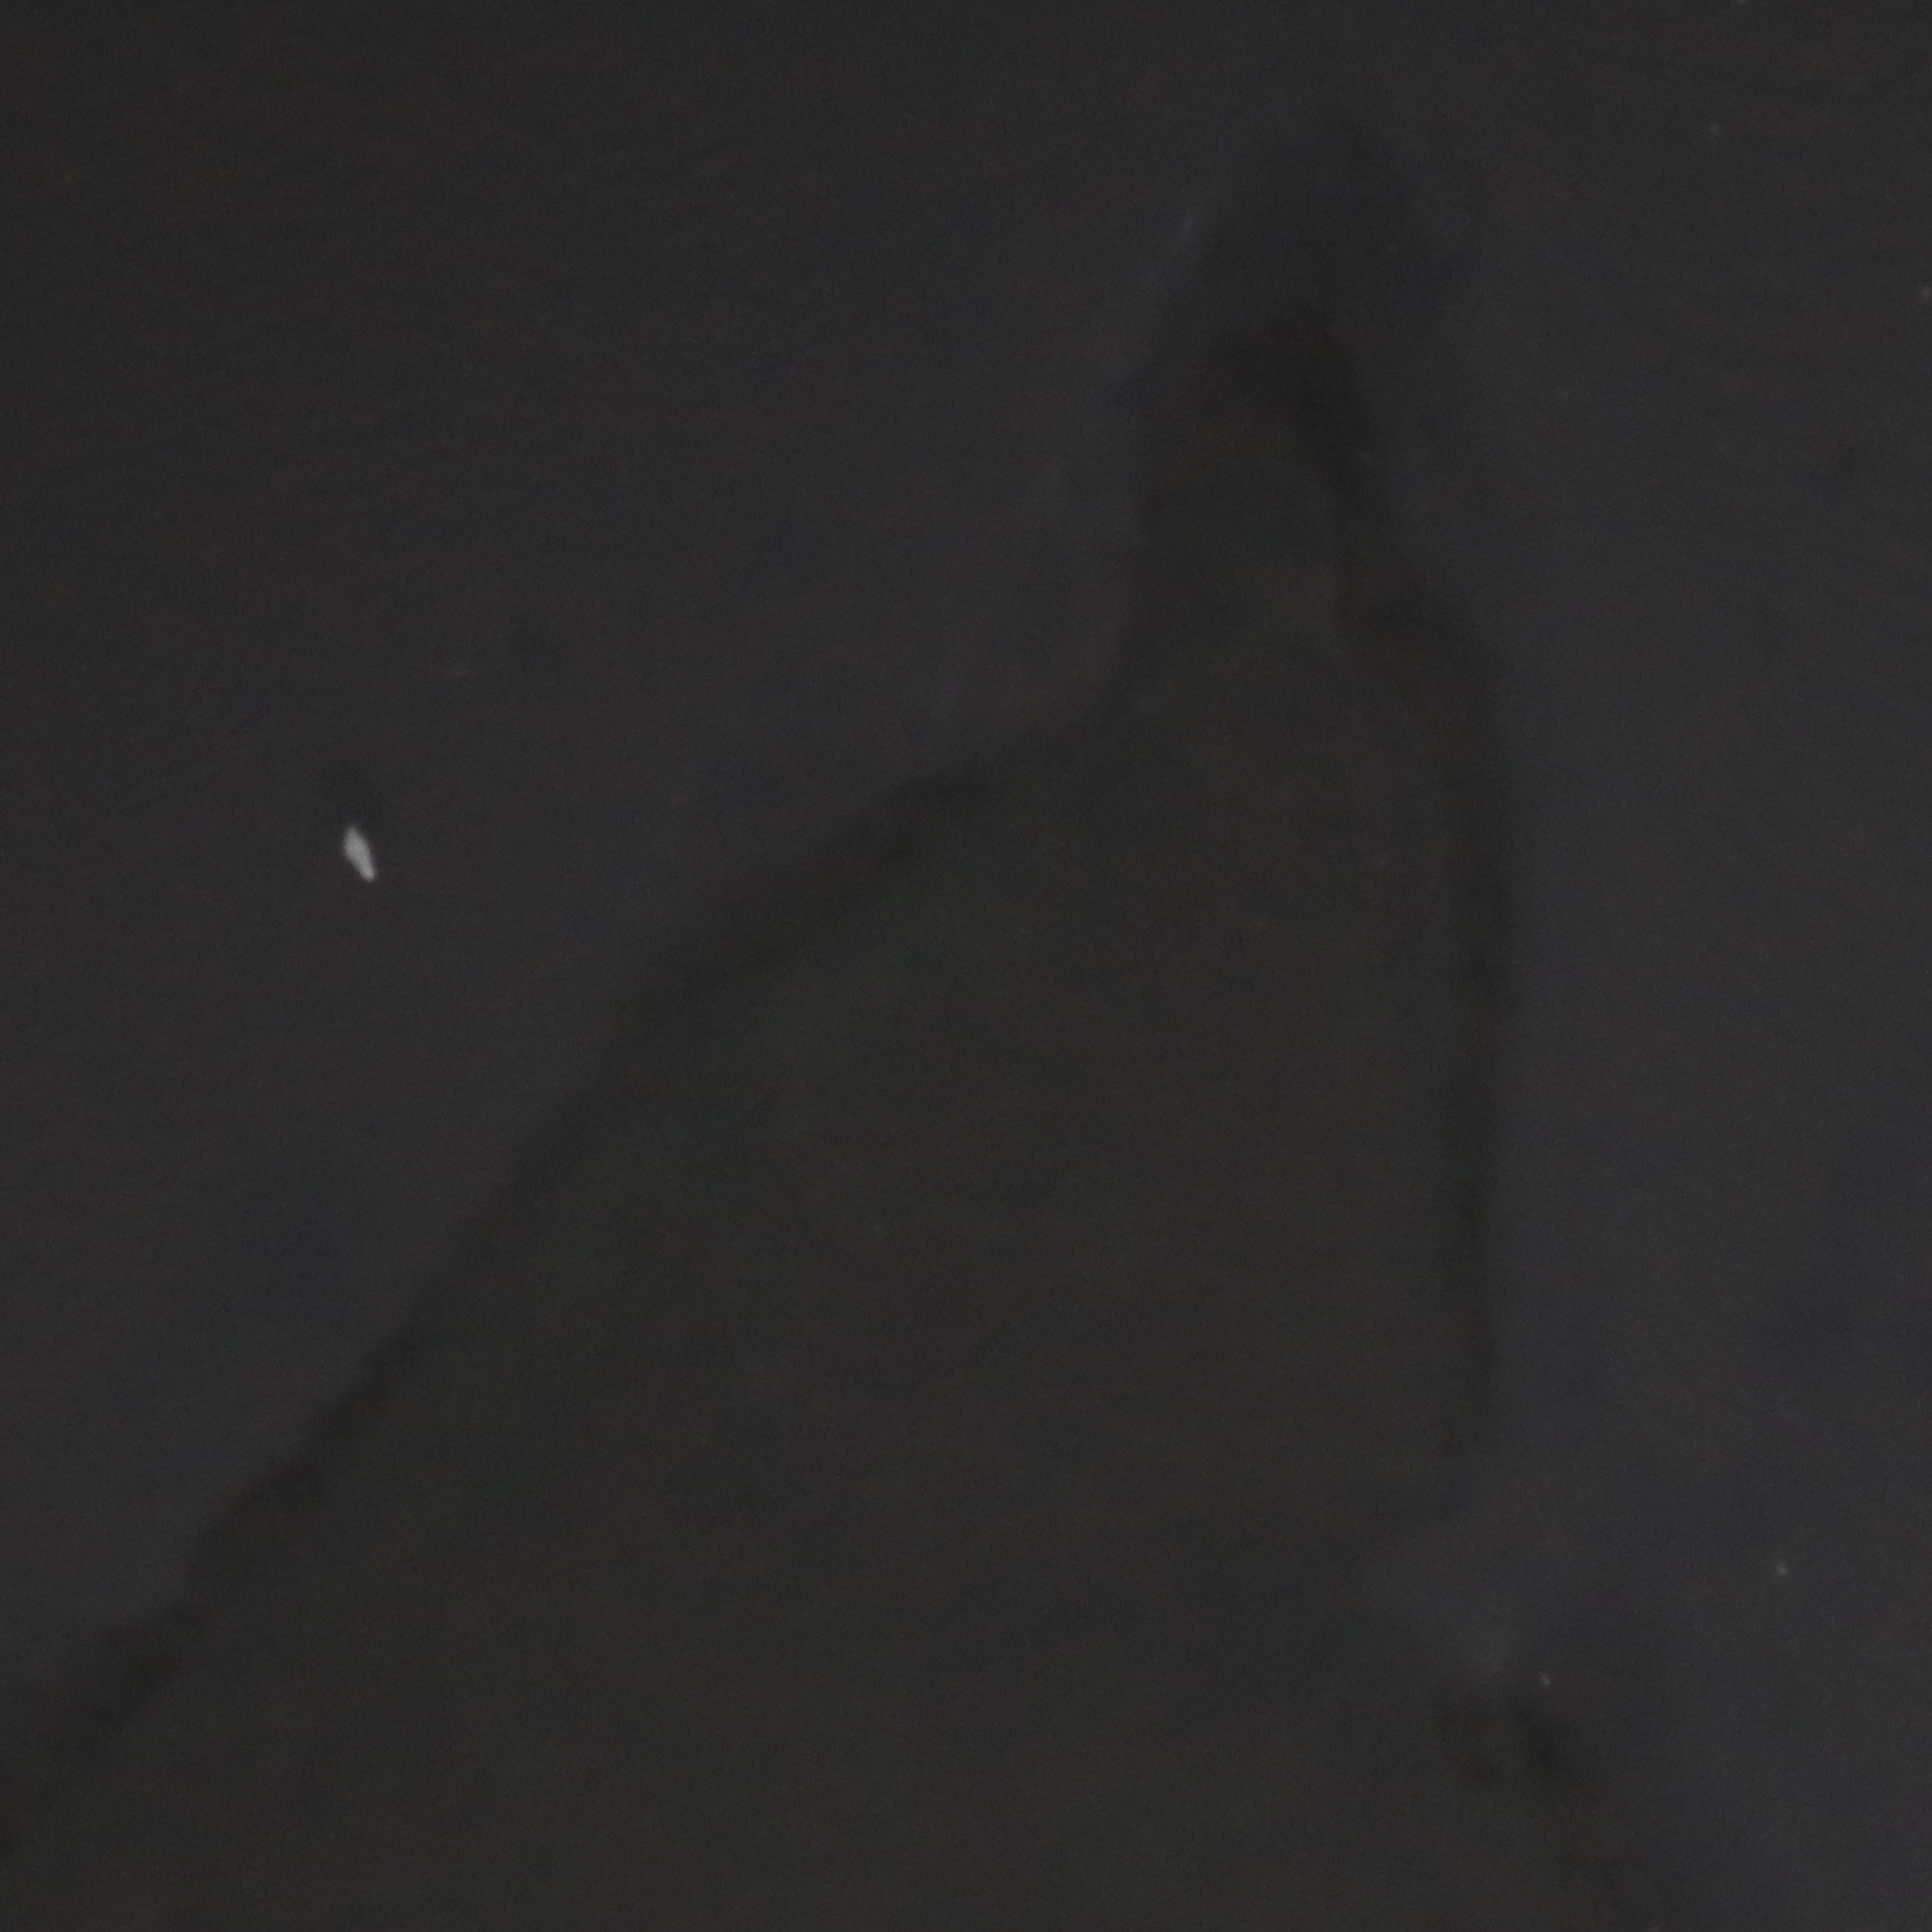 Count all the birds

1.